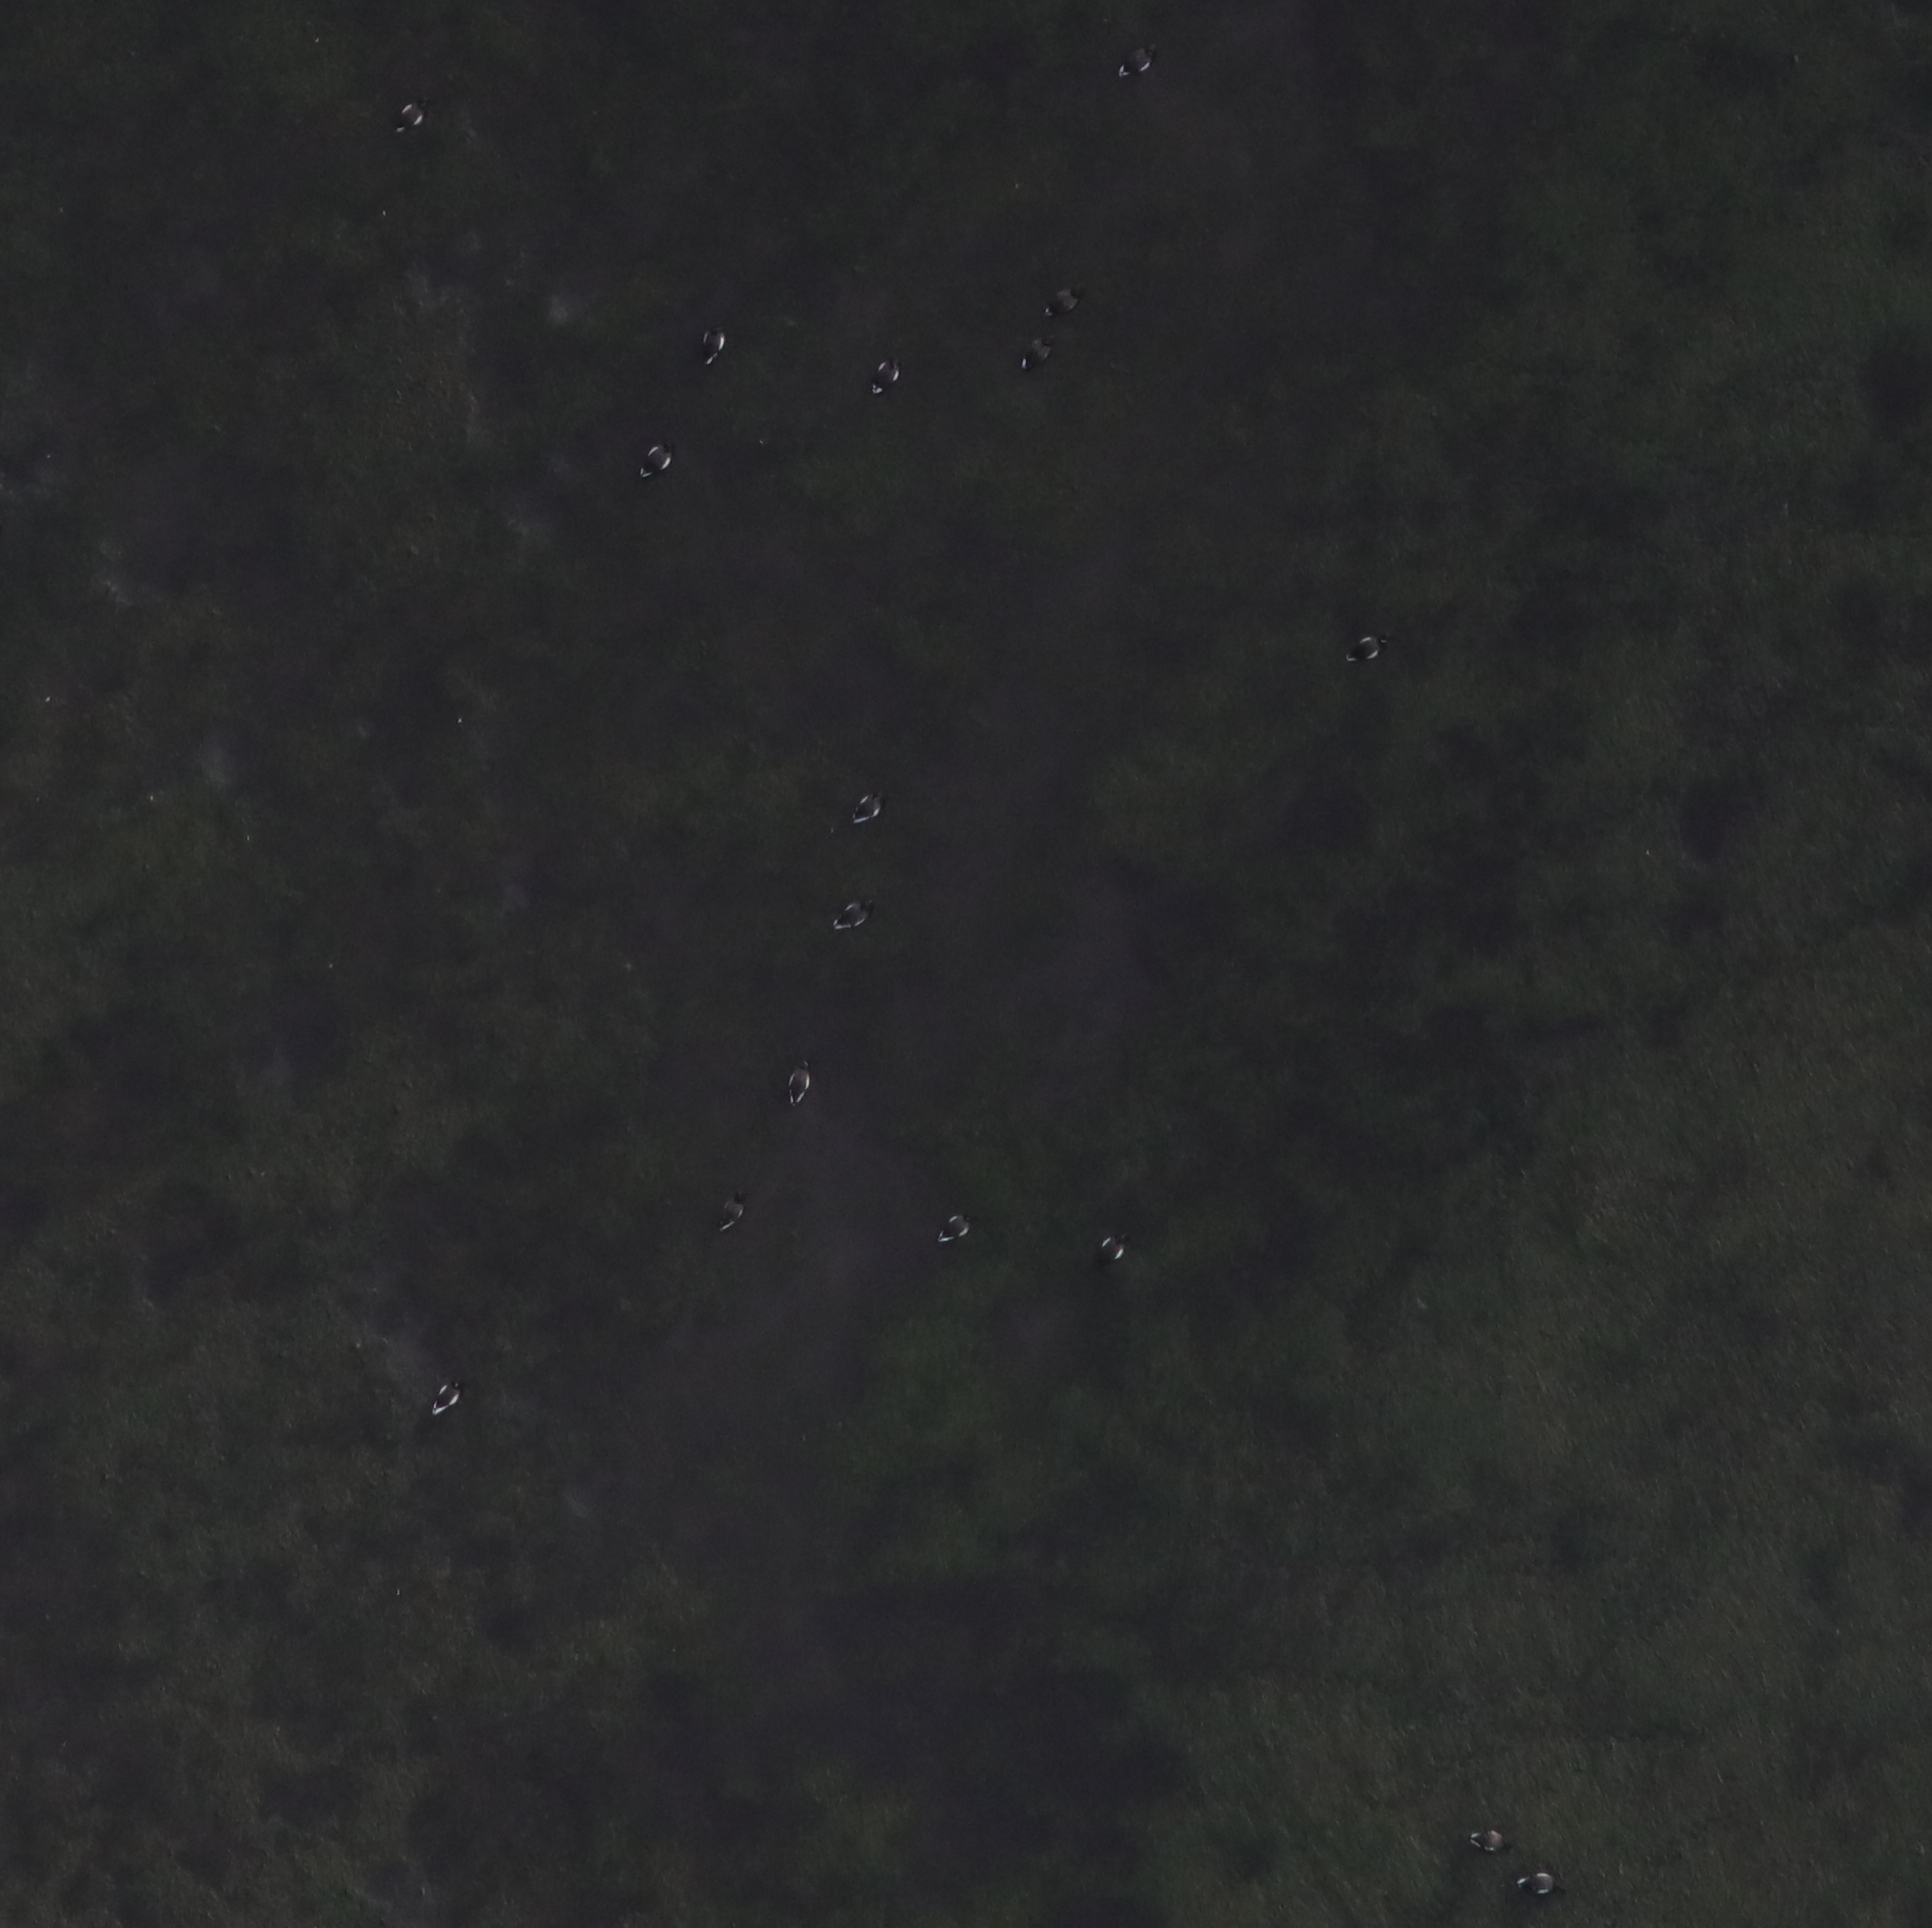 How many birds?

17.